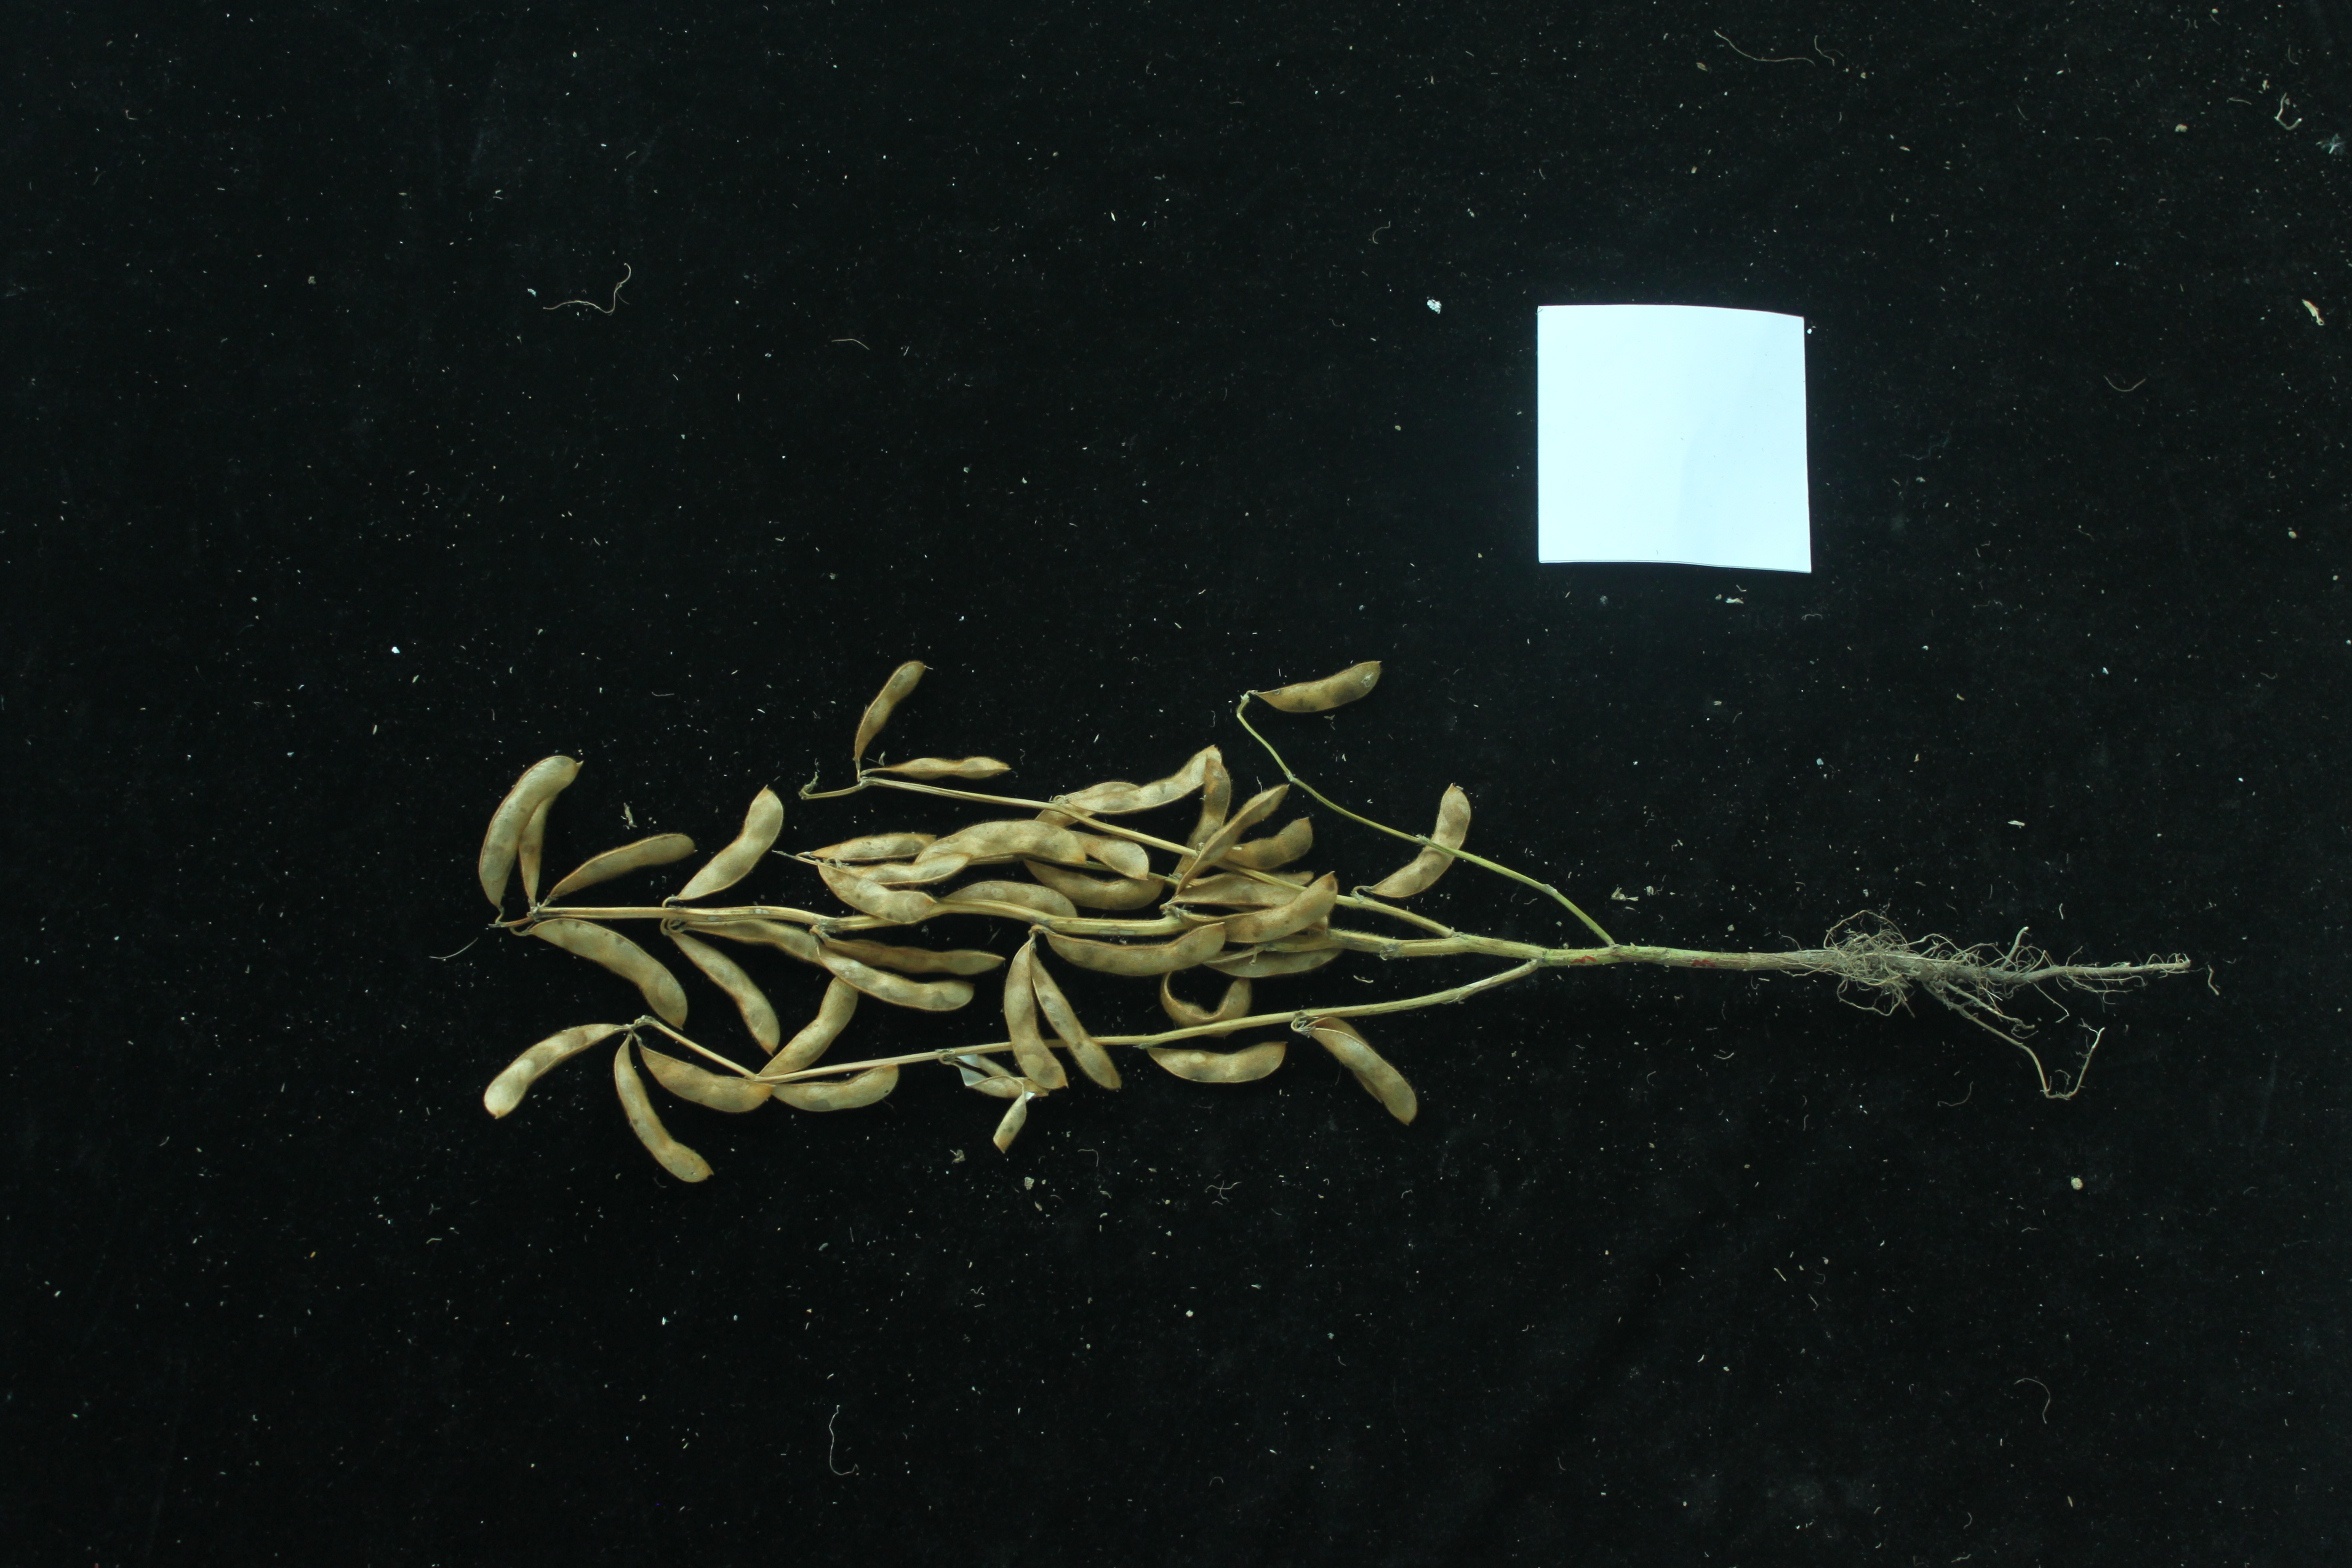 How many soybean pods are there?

38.